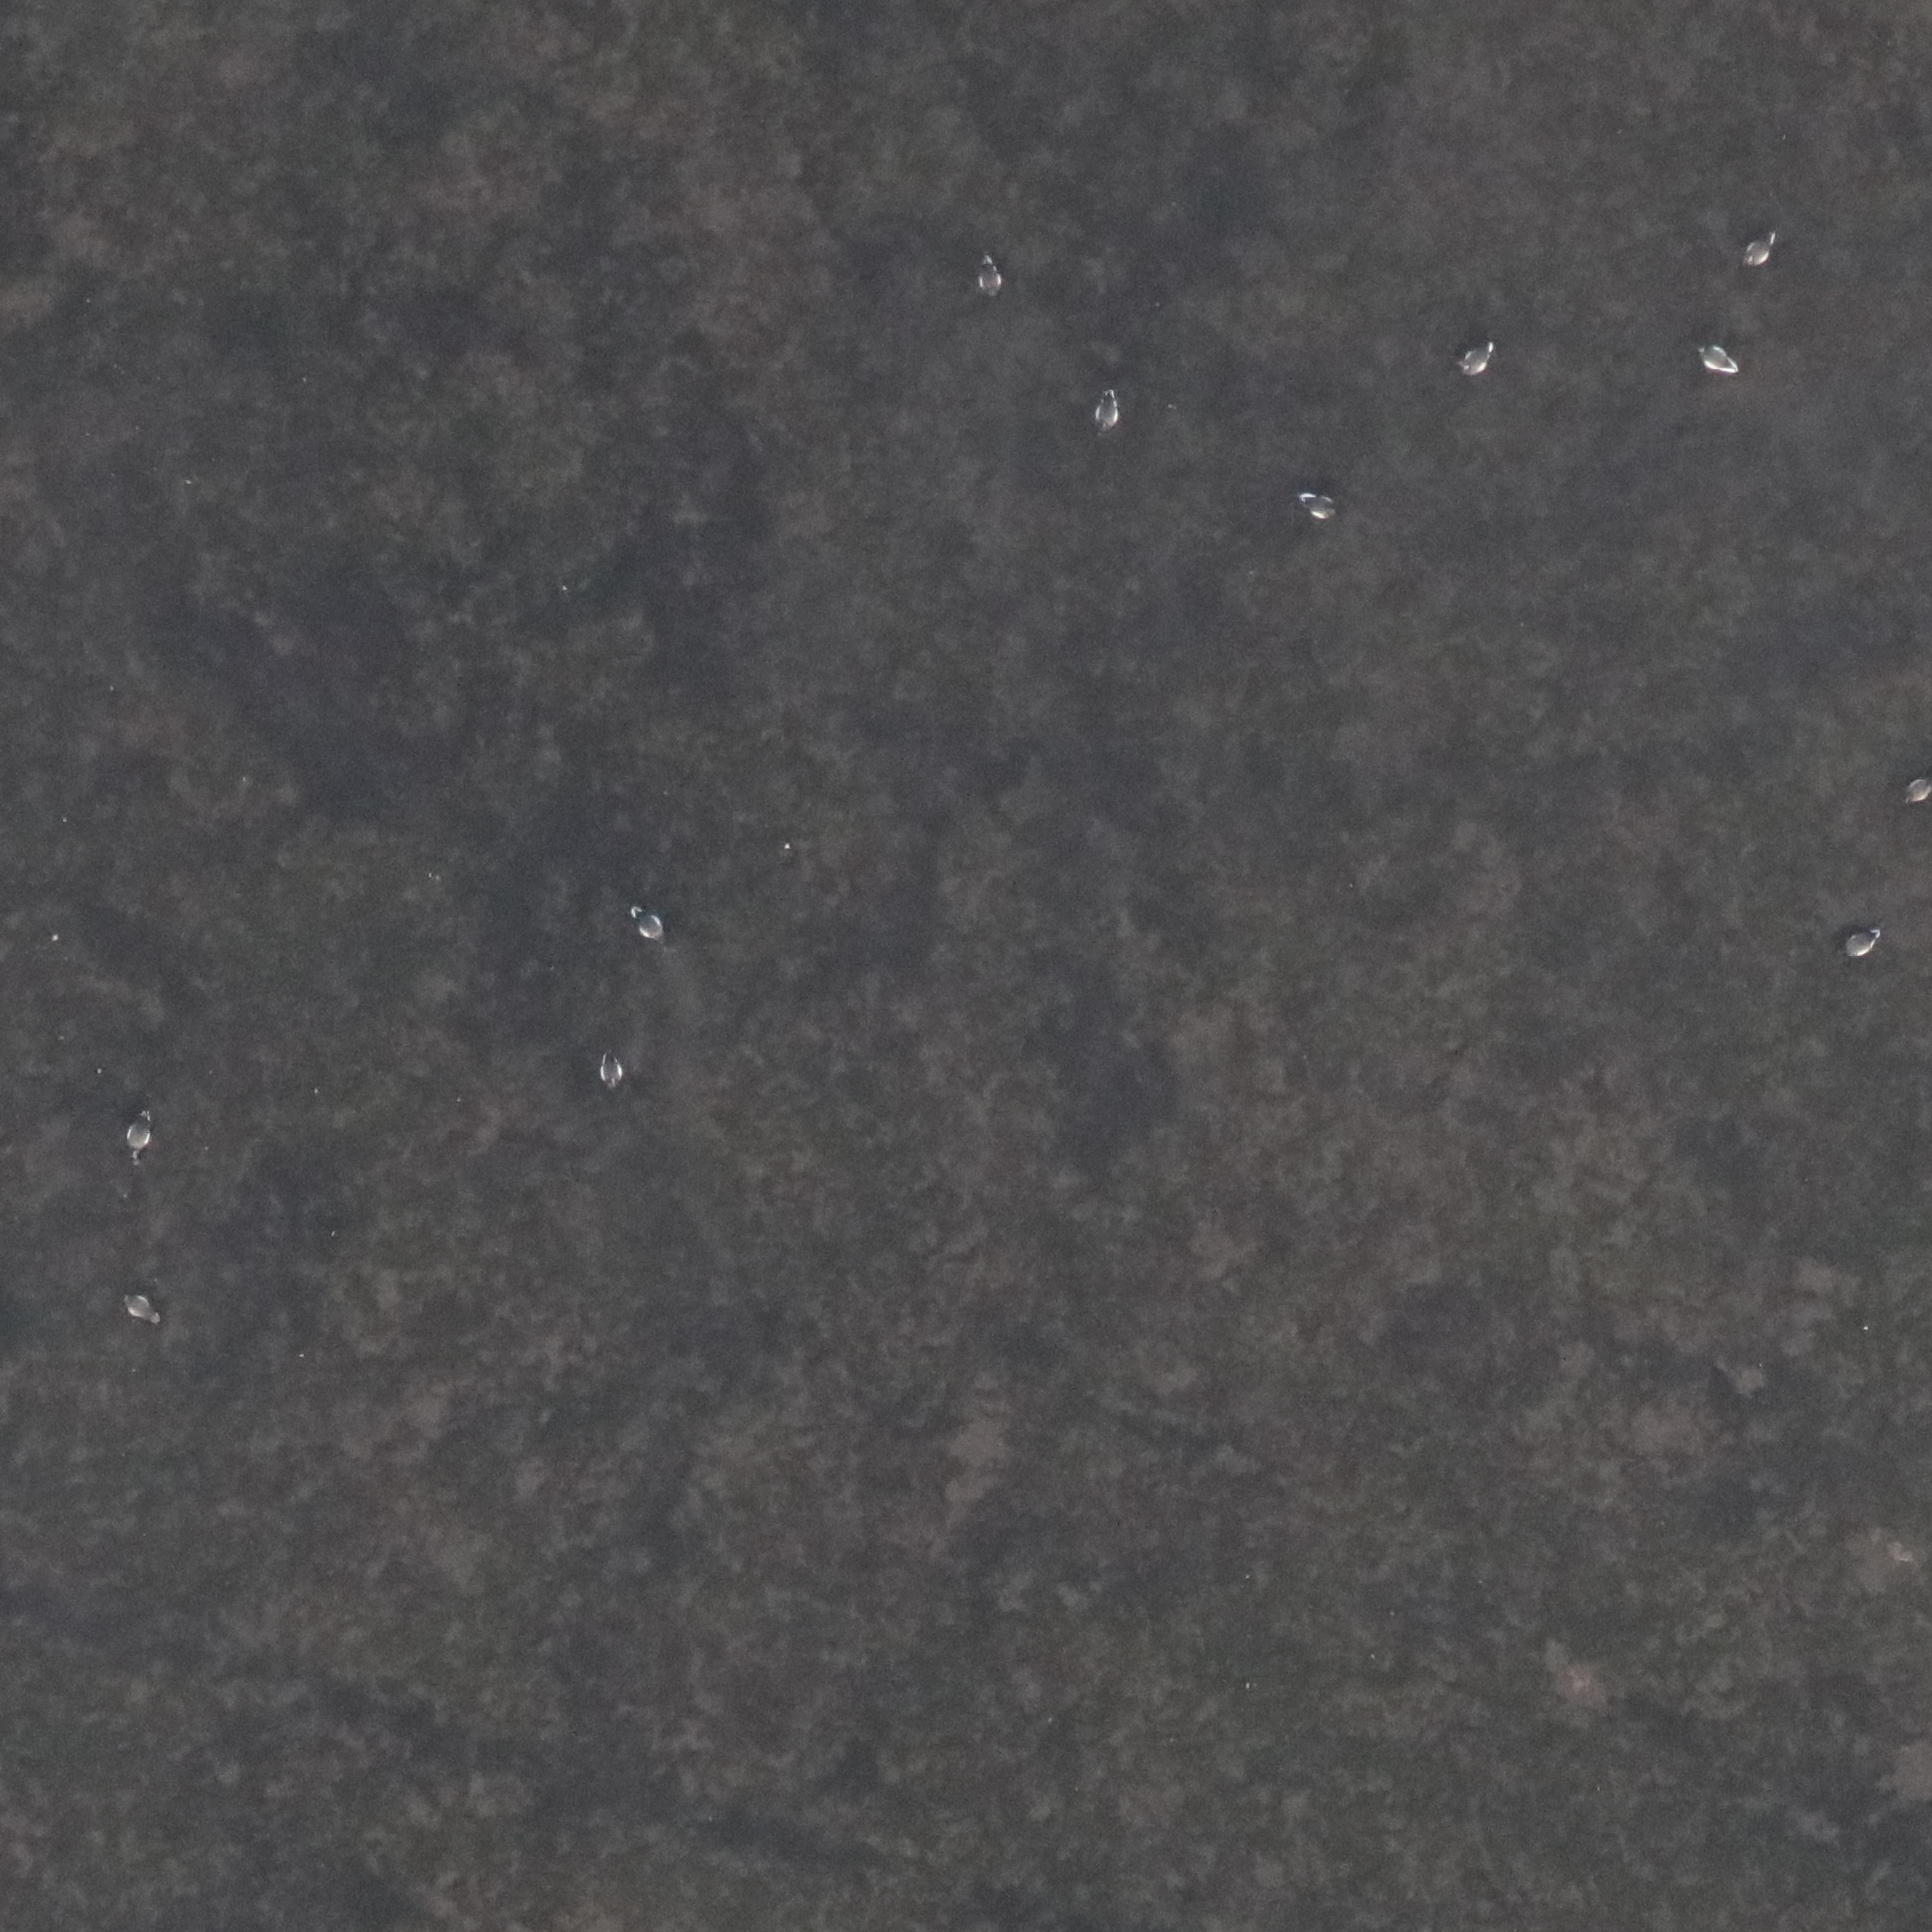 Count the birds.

12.